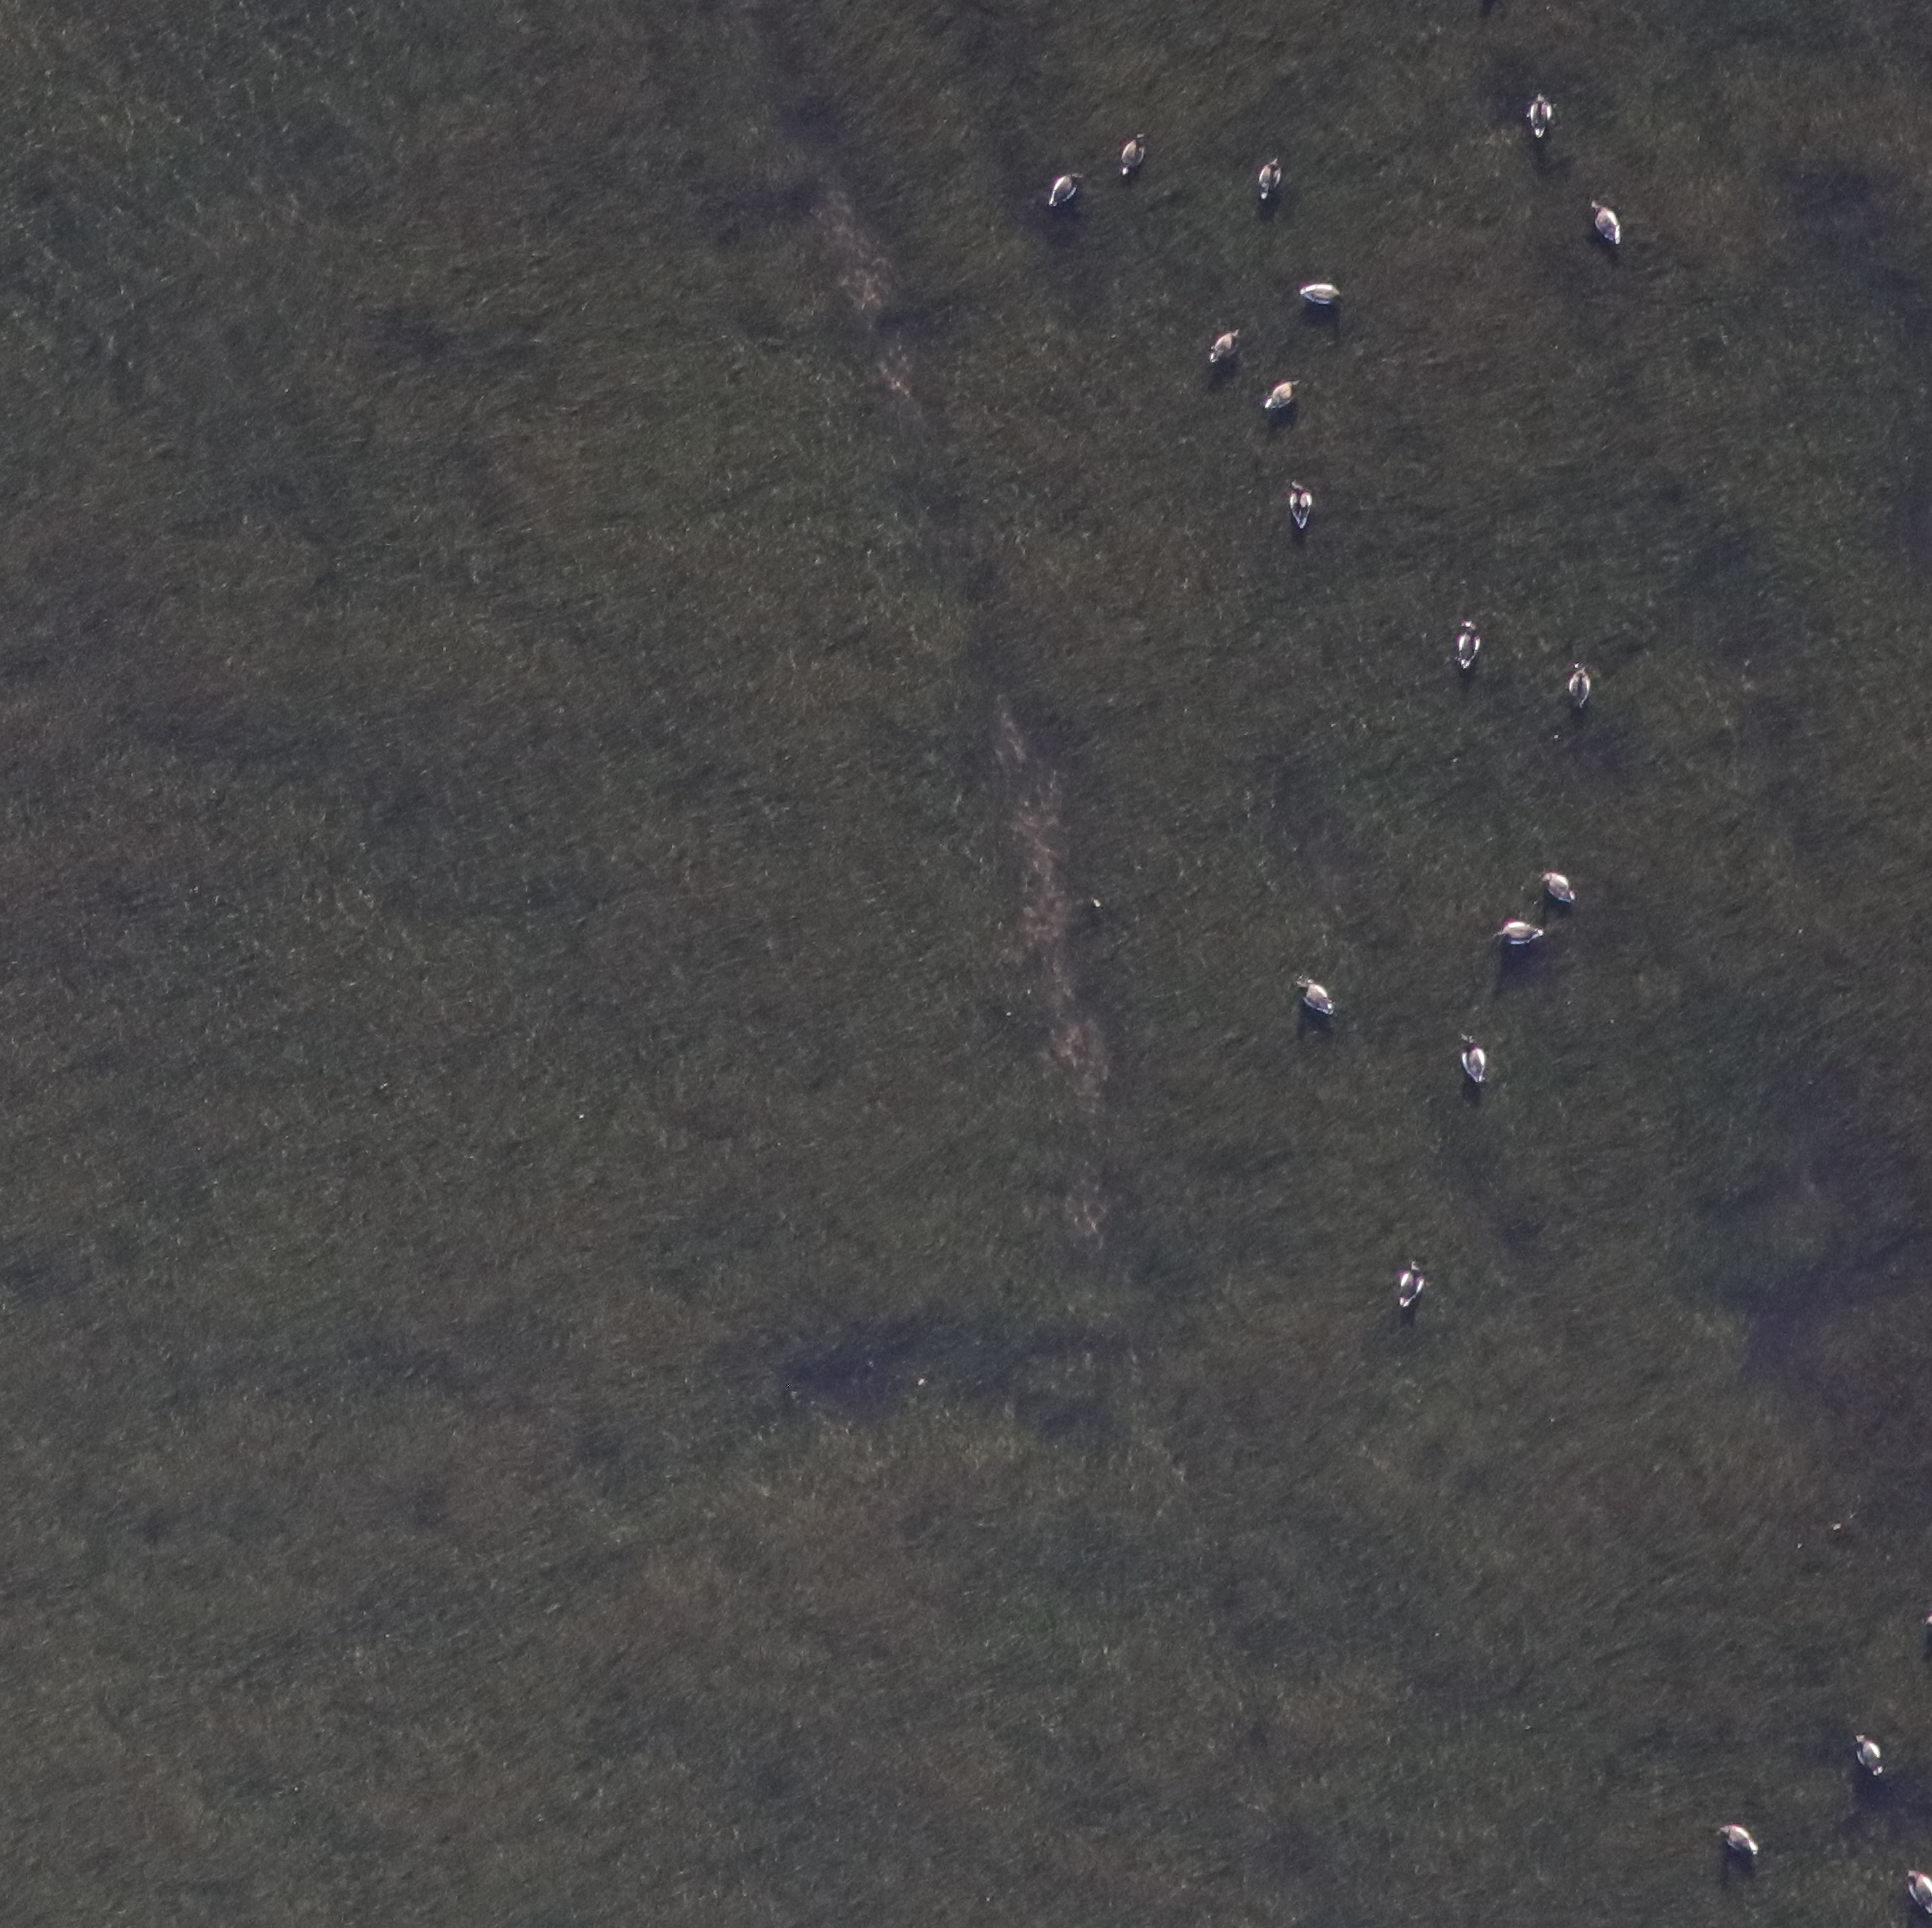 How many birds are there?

19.